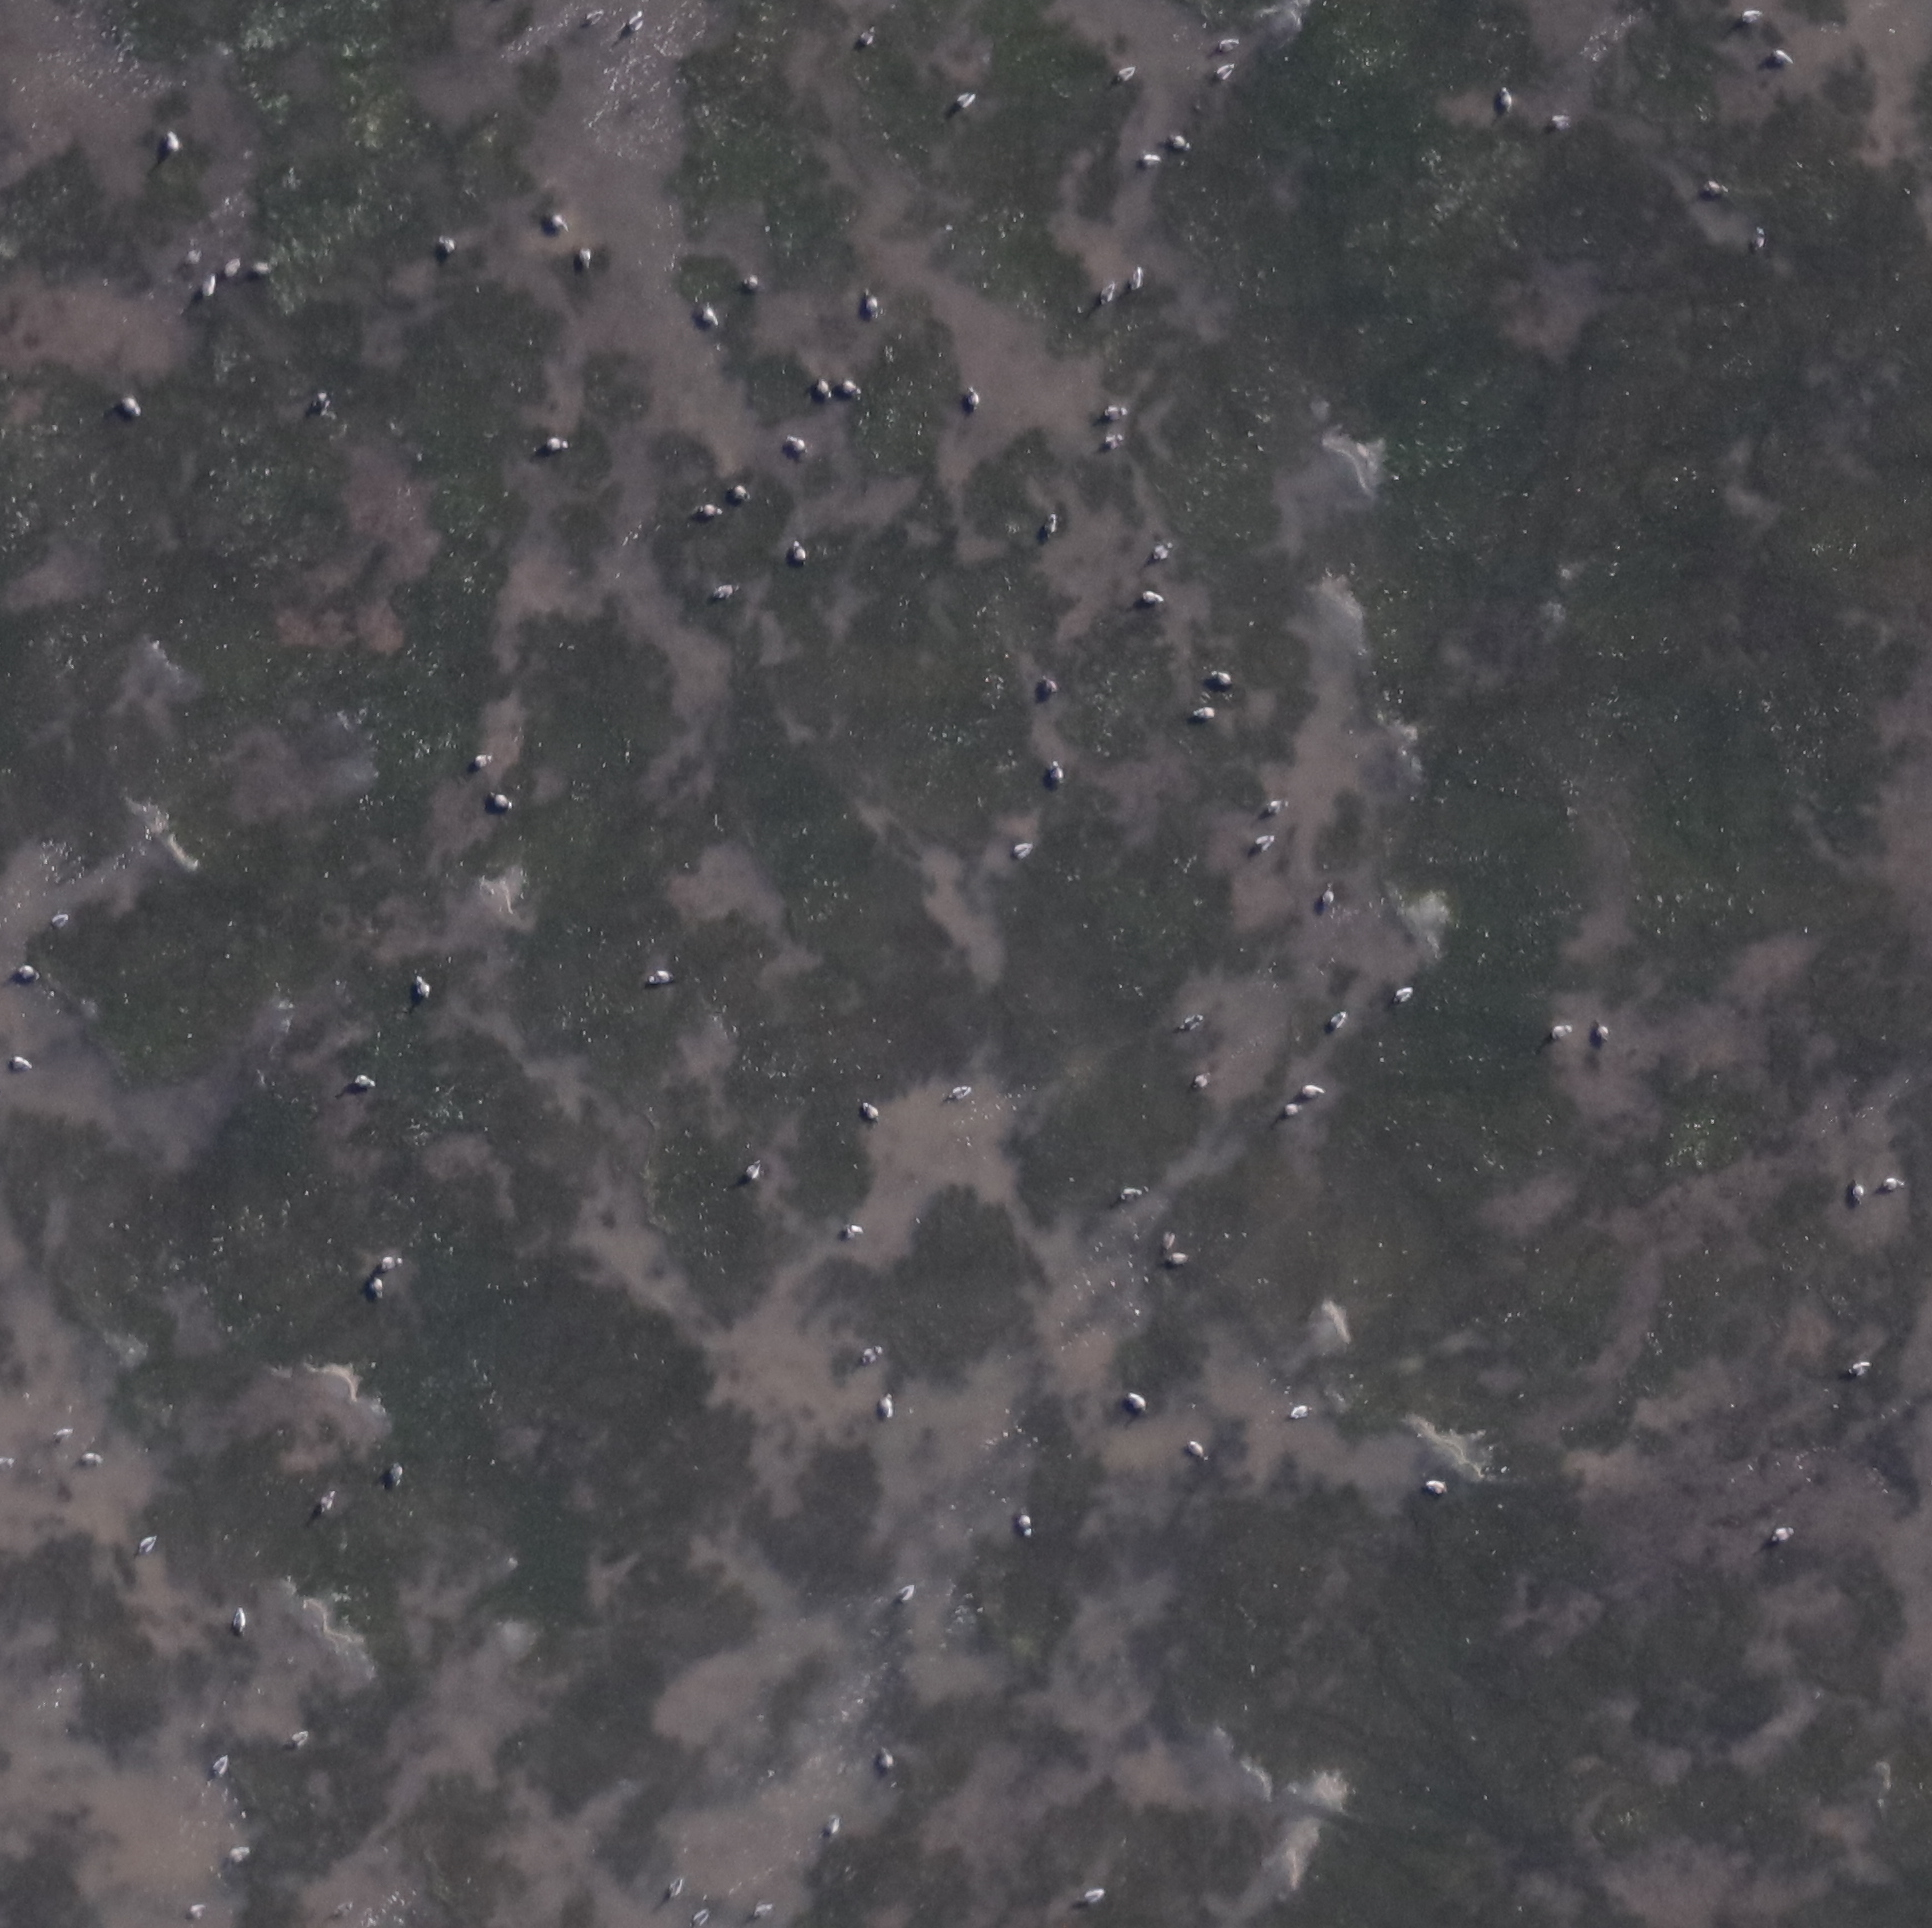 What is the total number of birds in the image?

107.